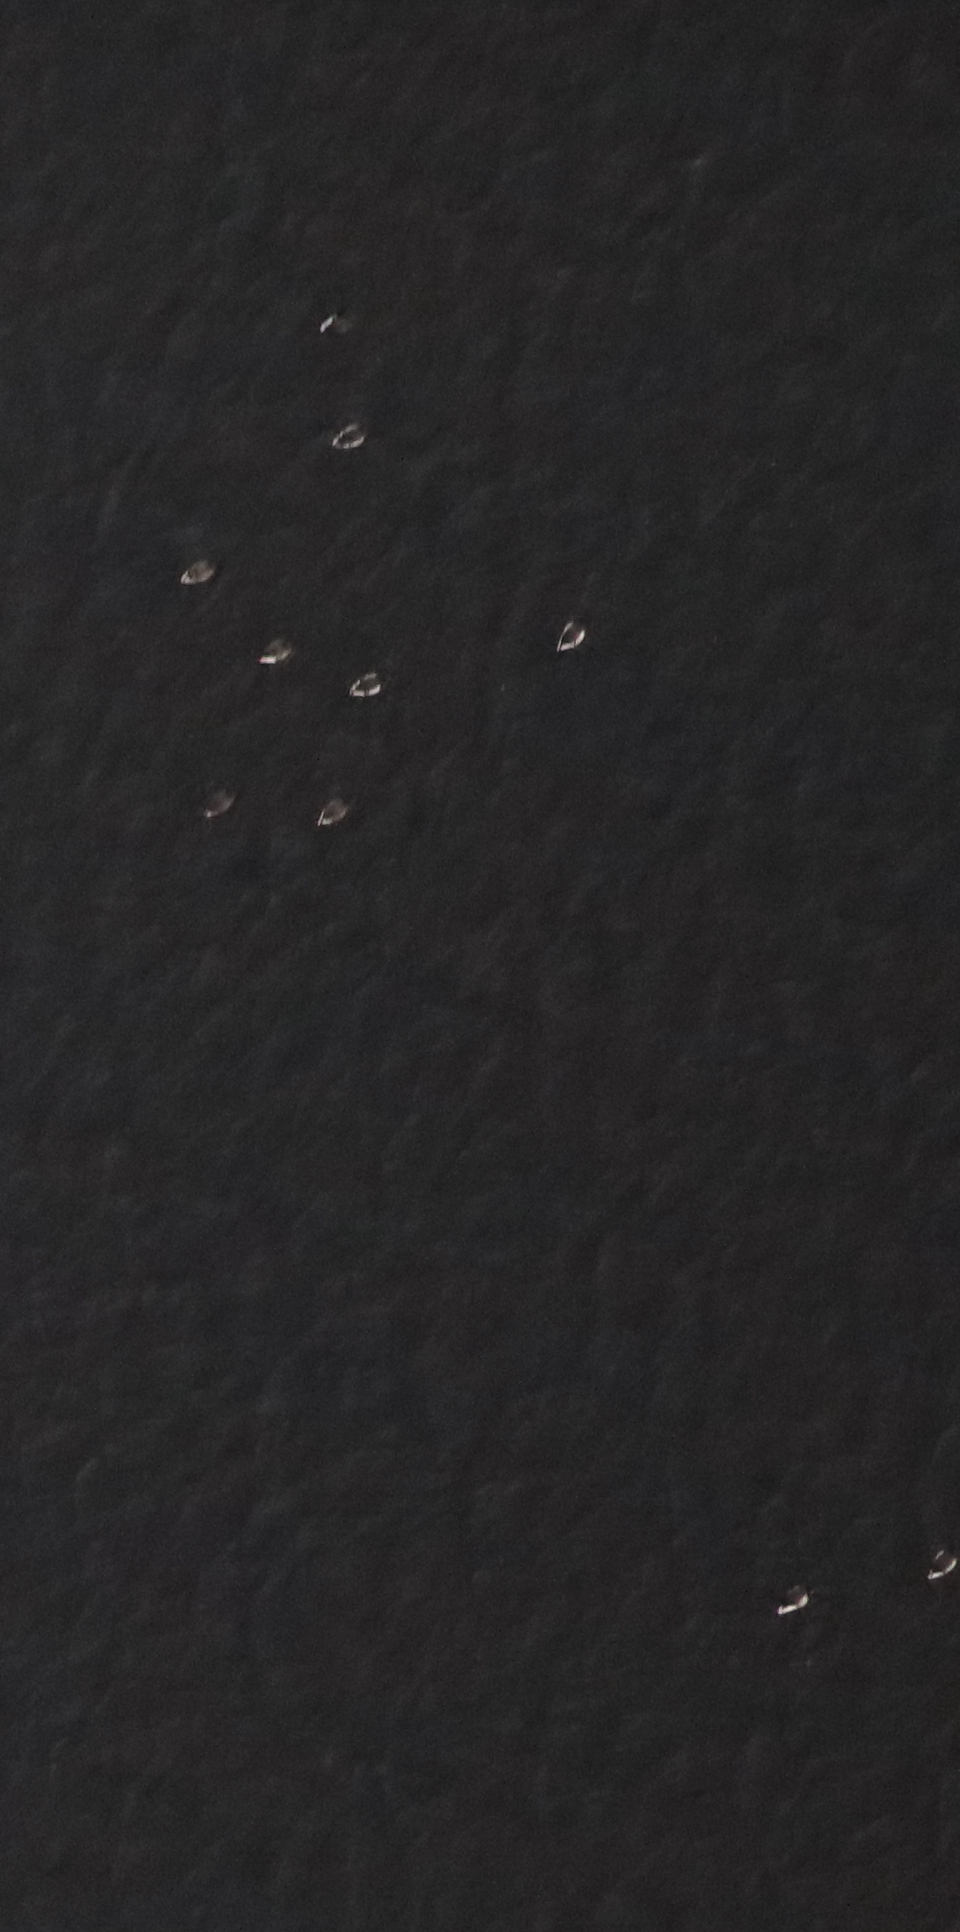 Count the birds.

10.